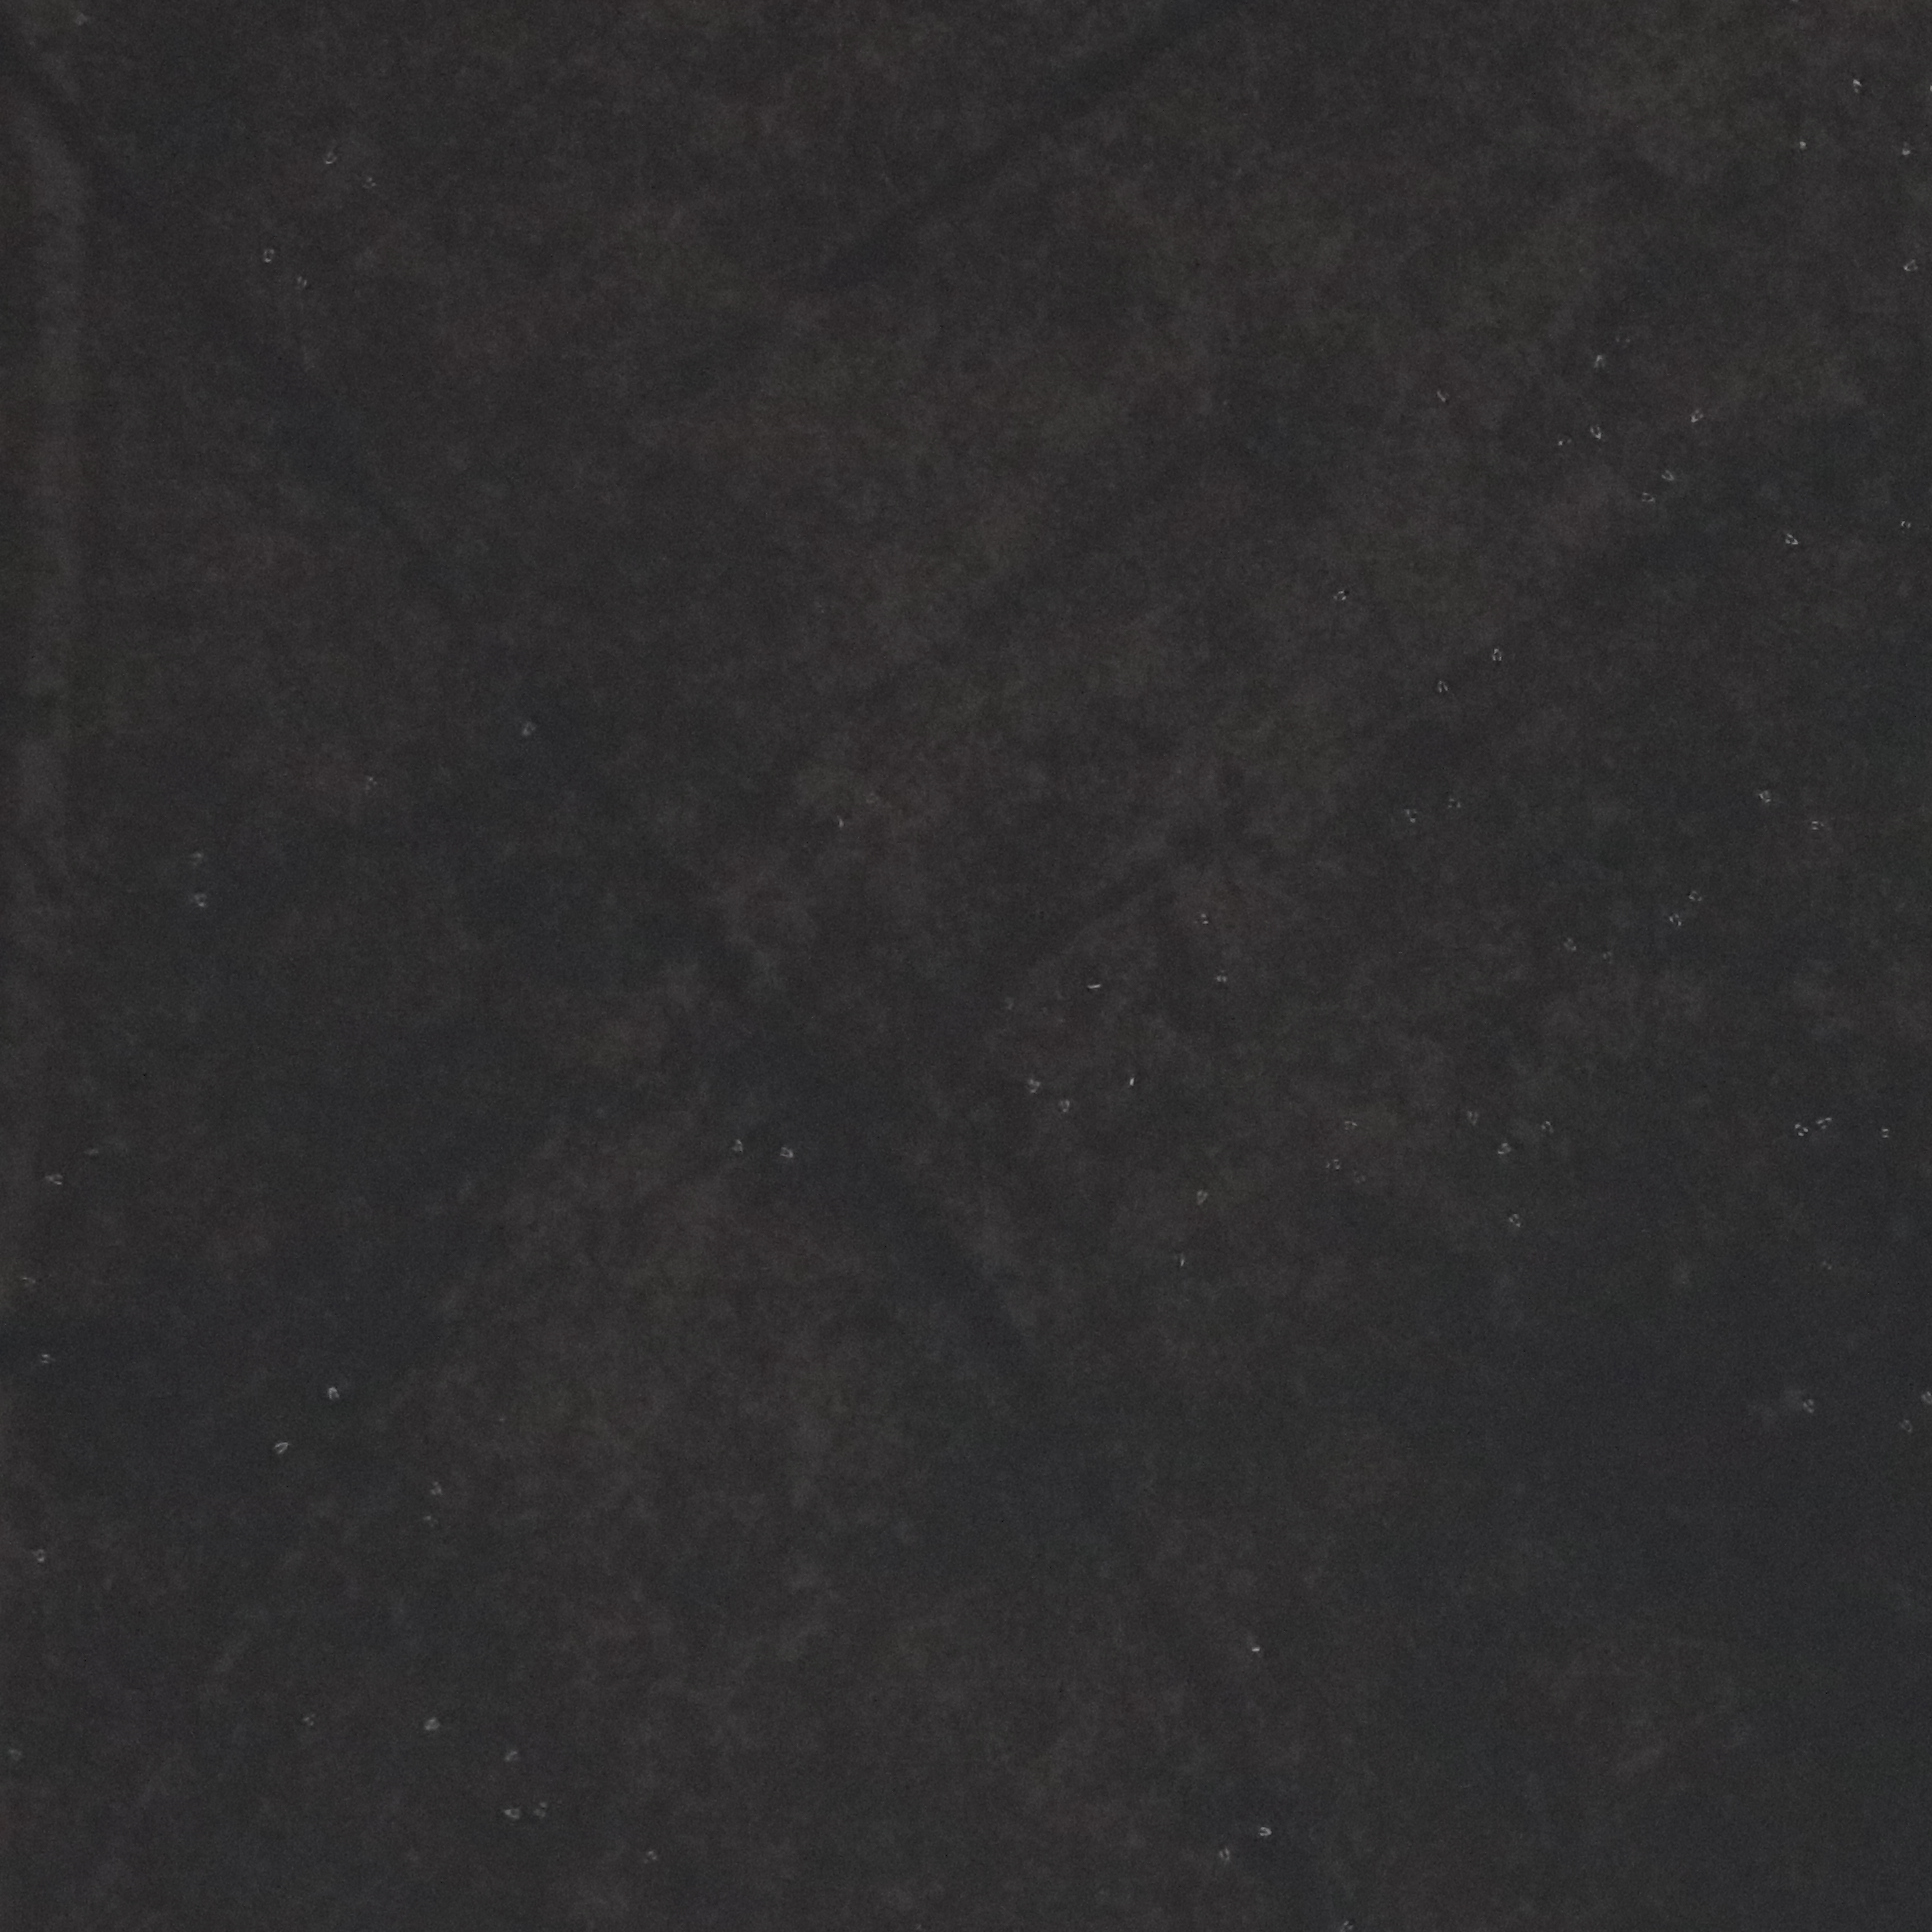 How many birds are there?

77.